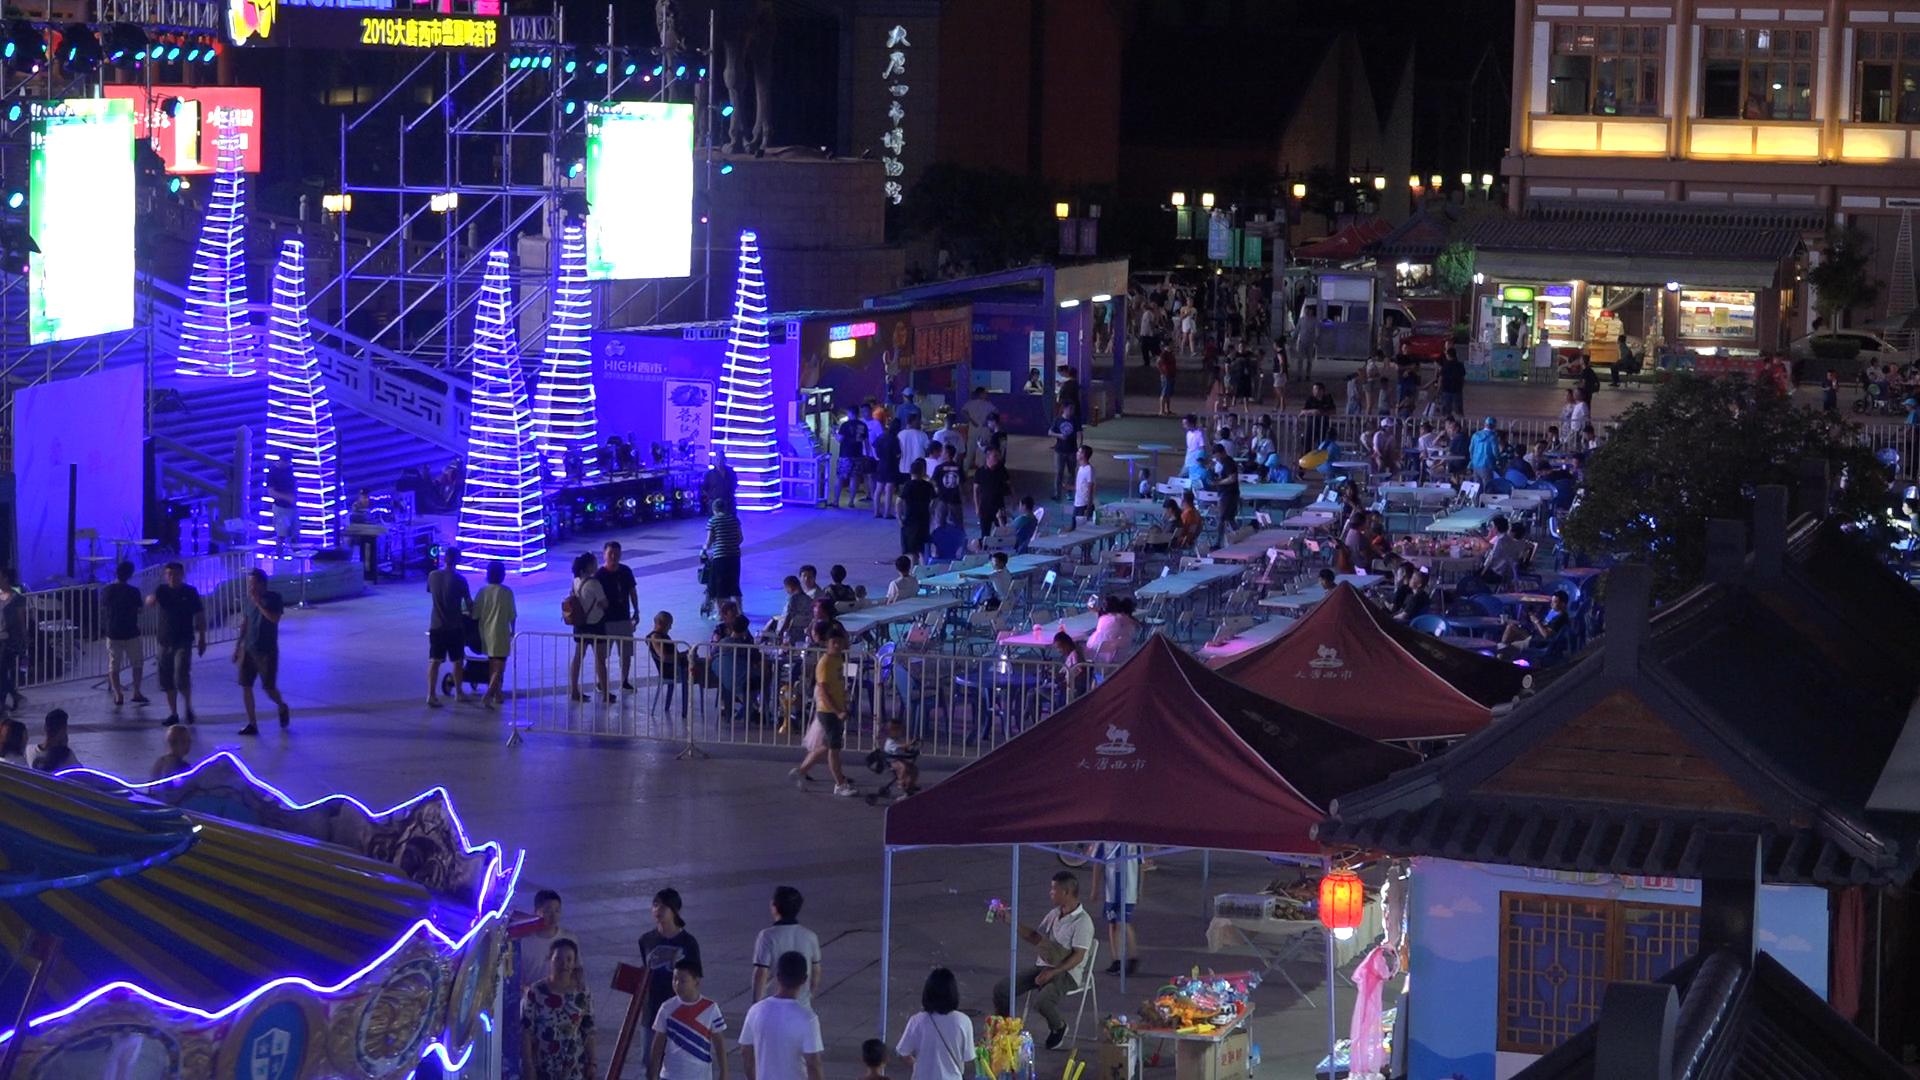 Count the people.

163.